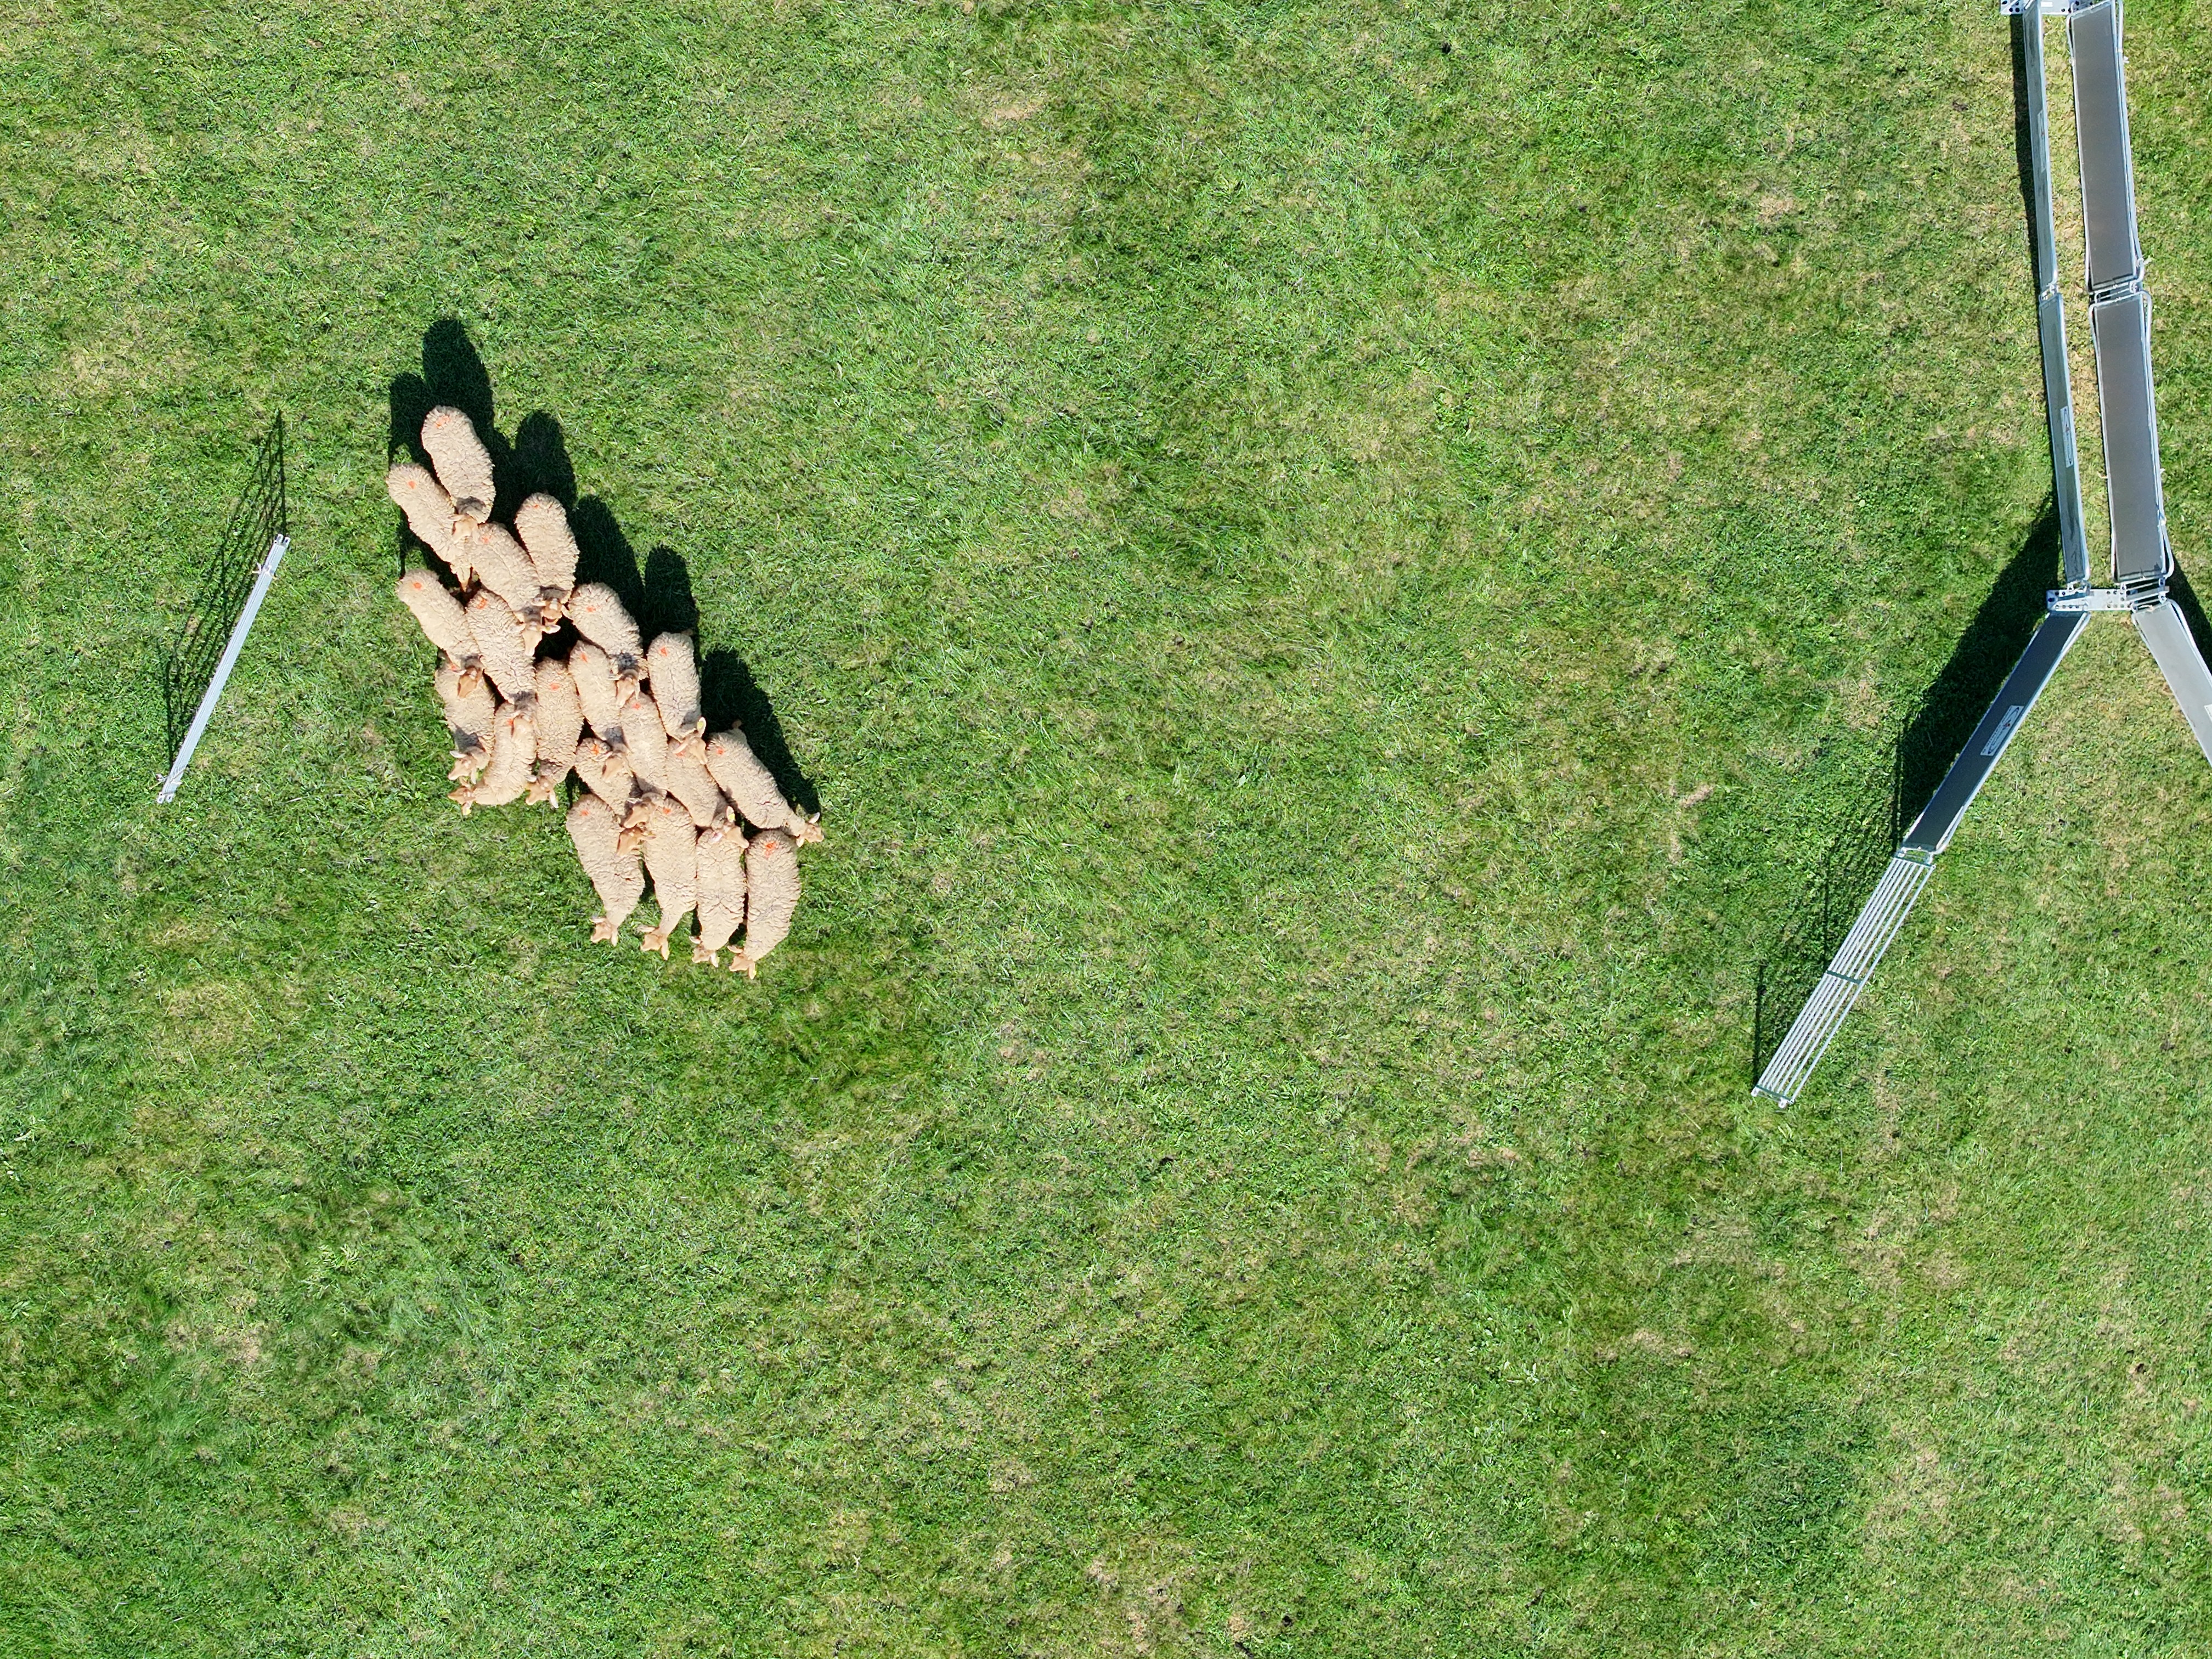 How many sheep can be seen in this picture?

20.